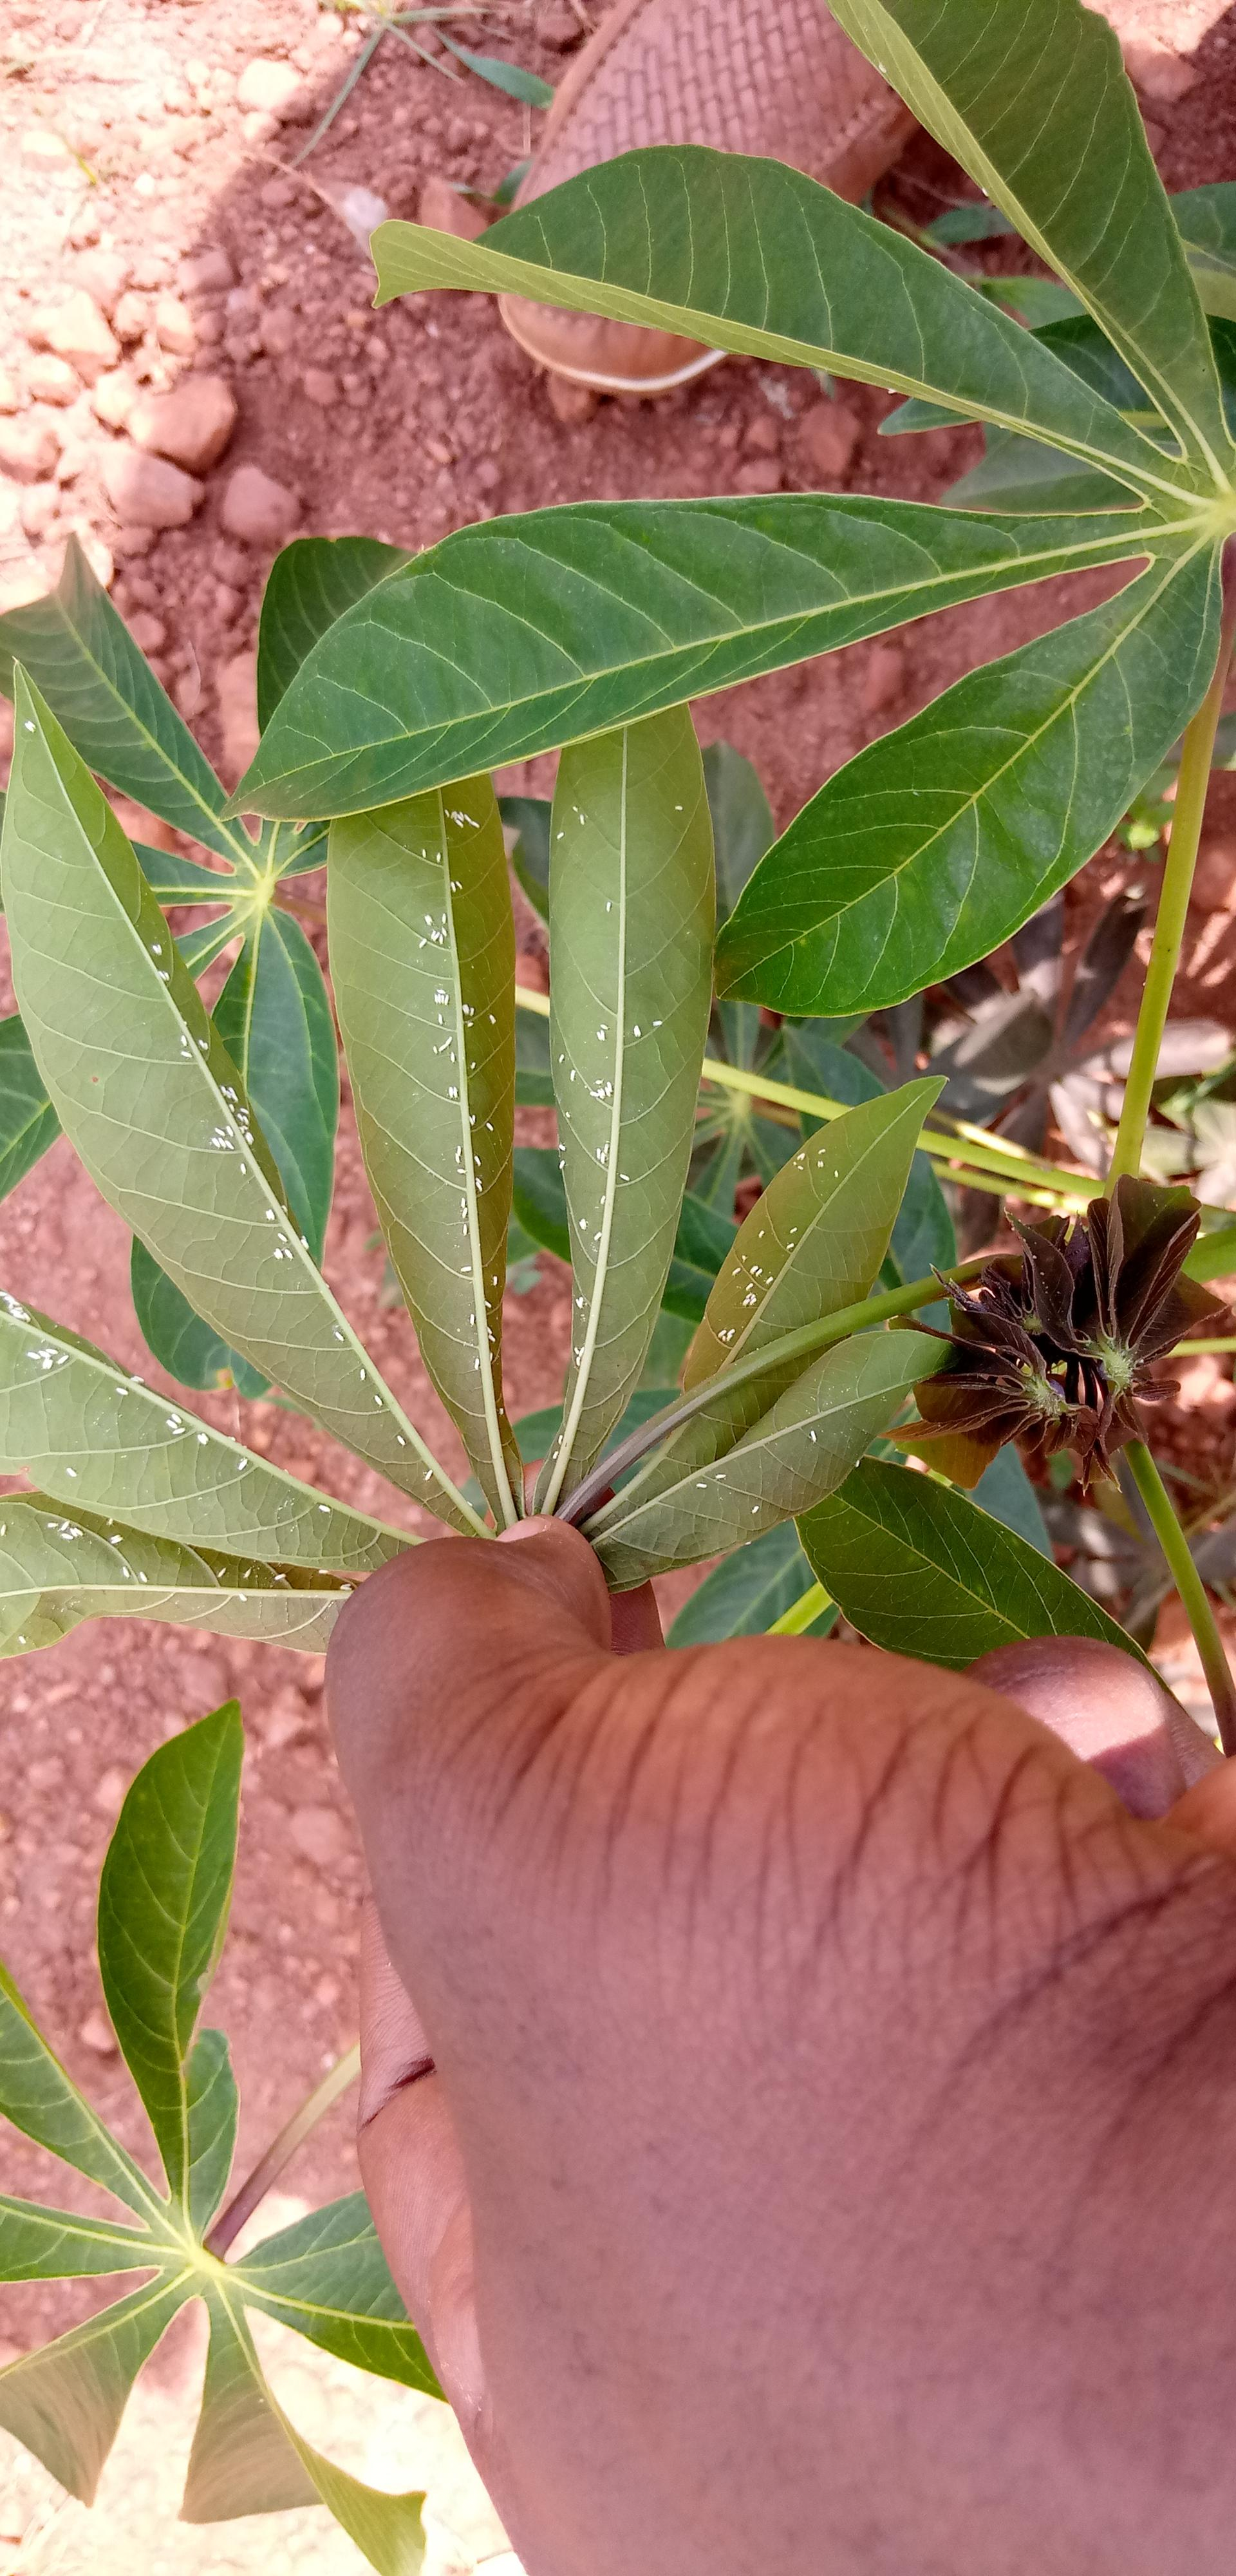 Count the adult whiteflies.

202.